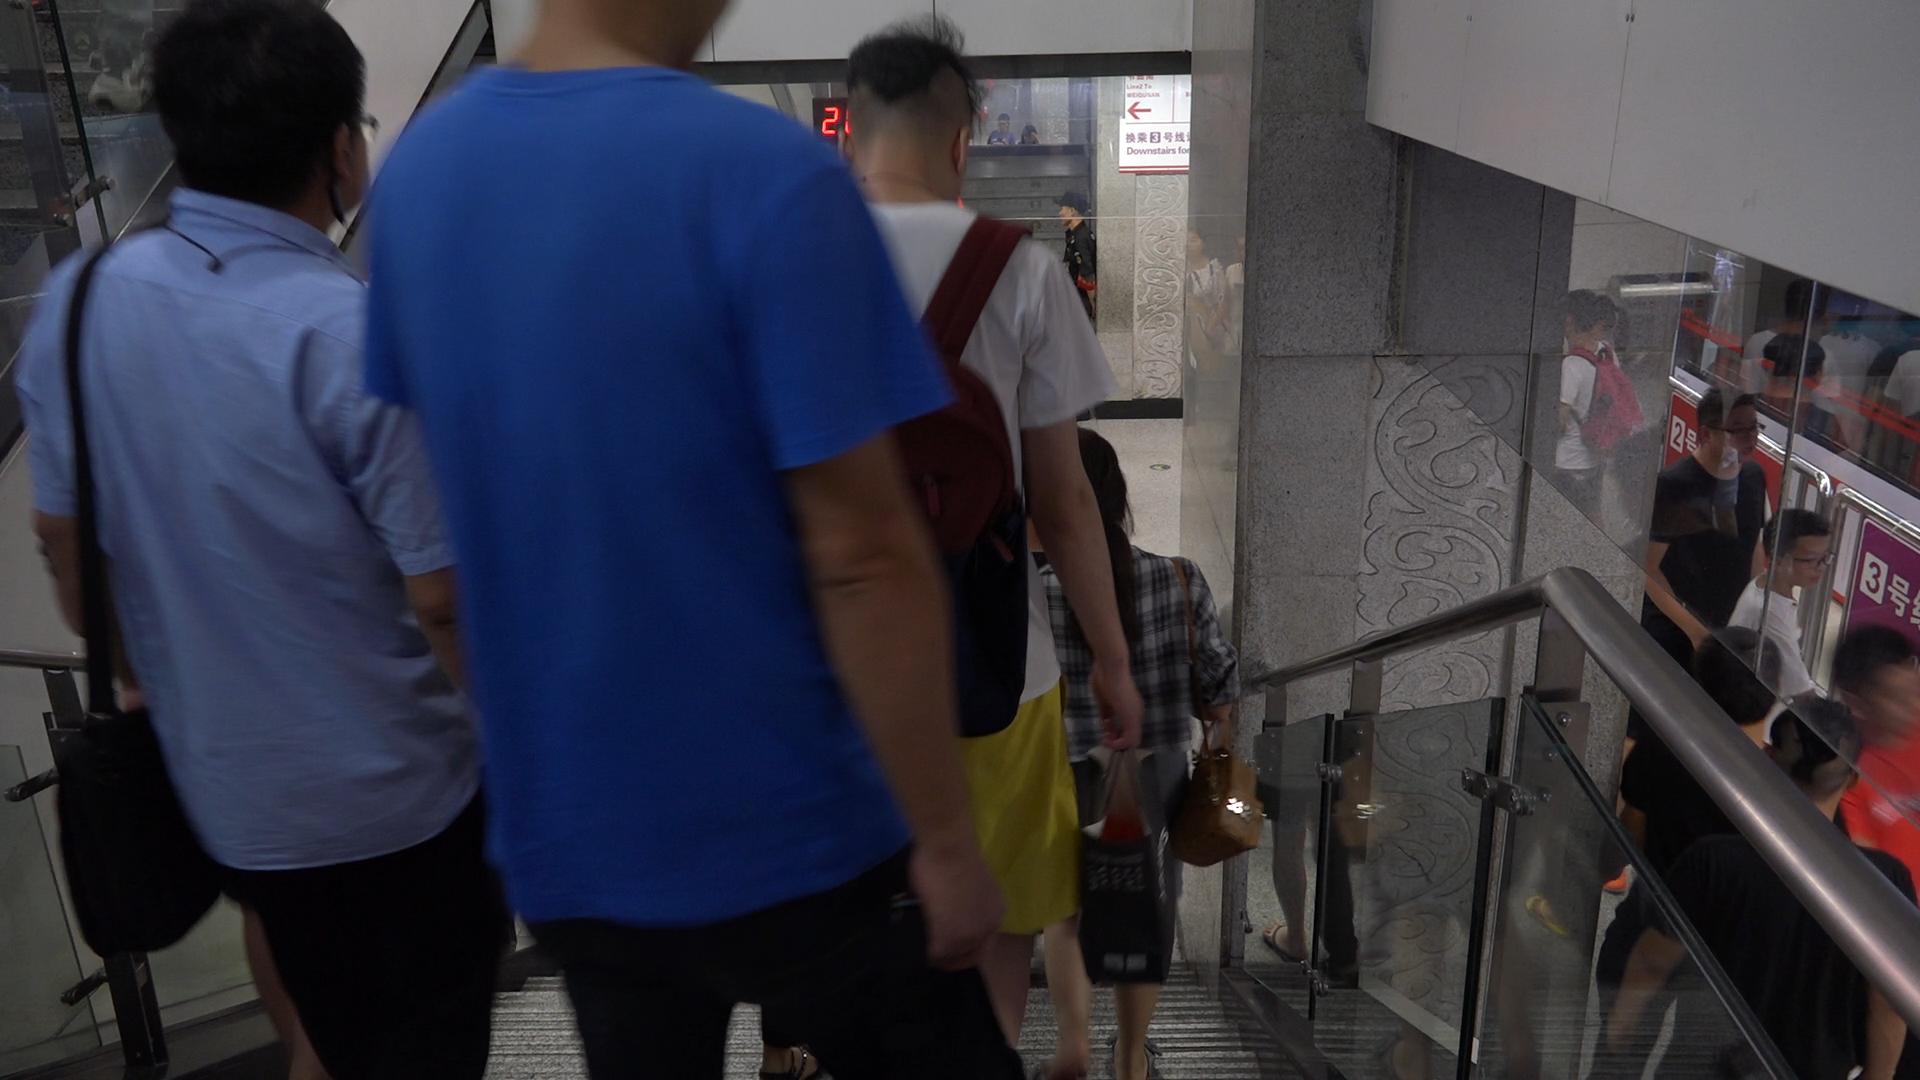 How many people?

12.